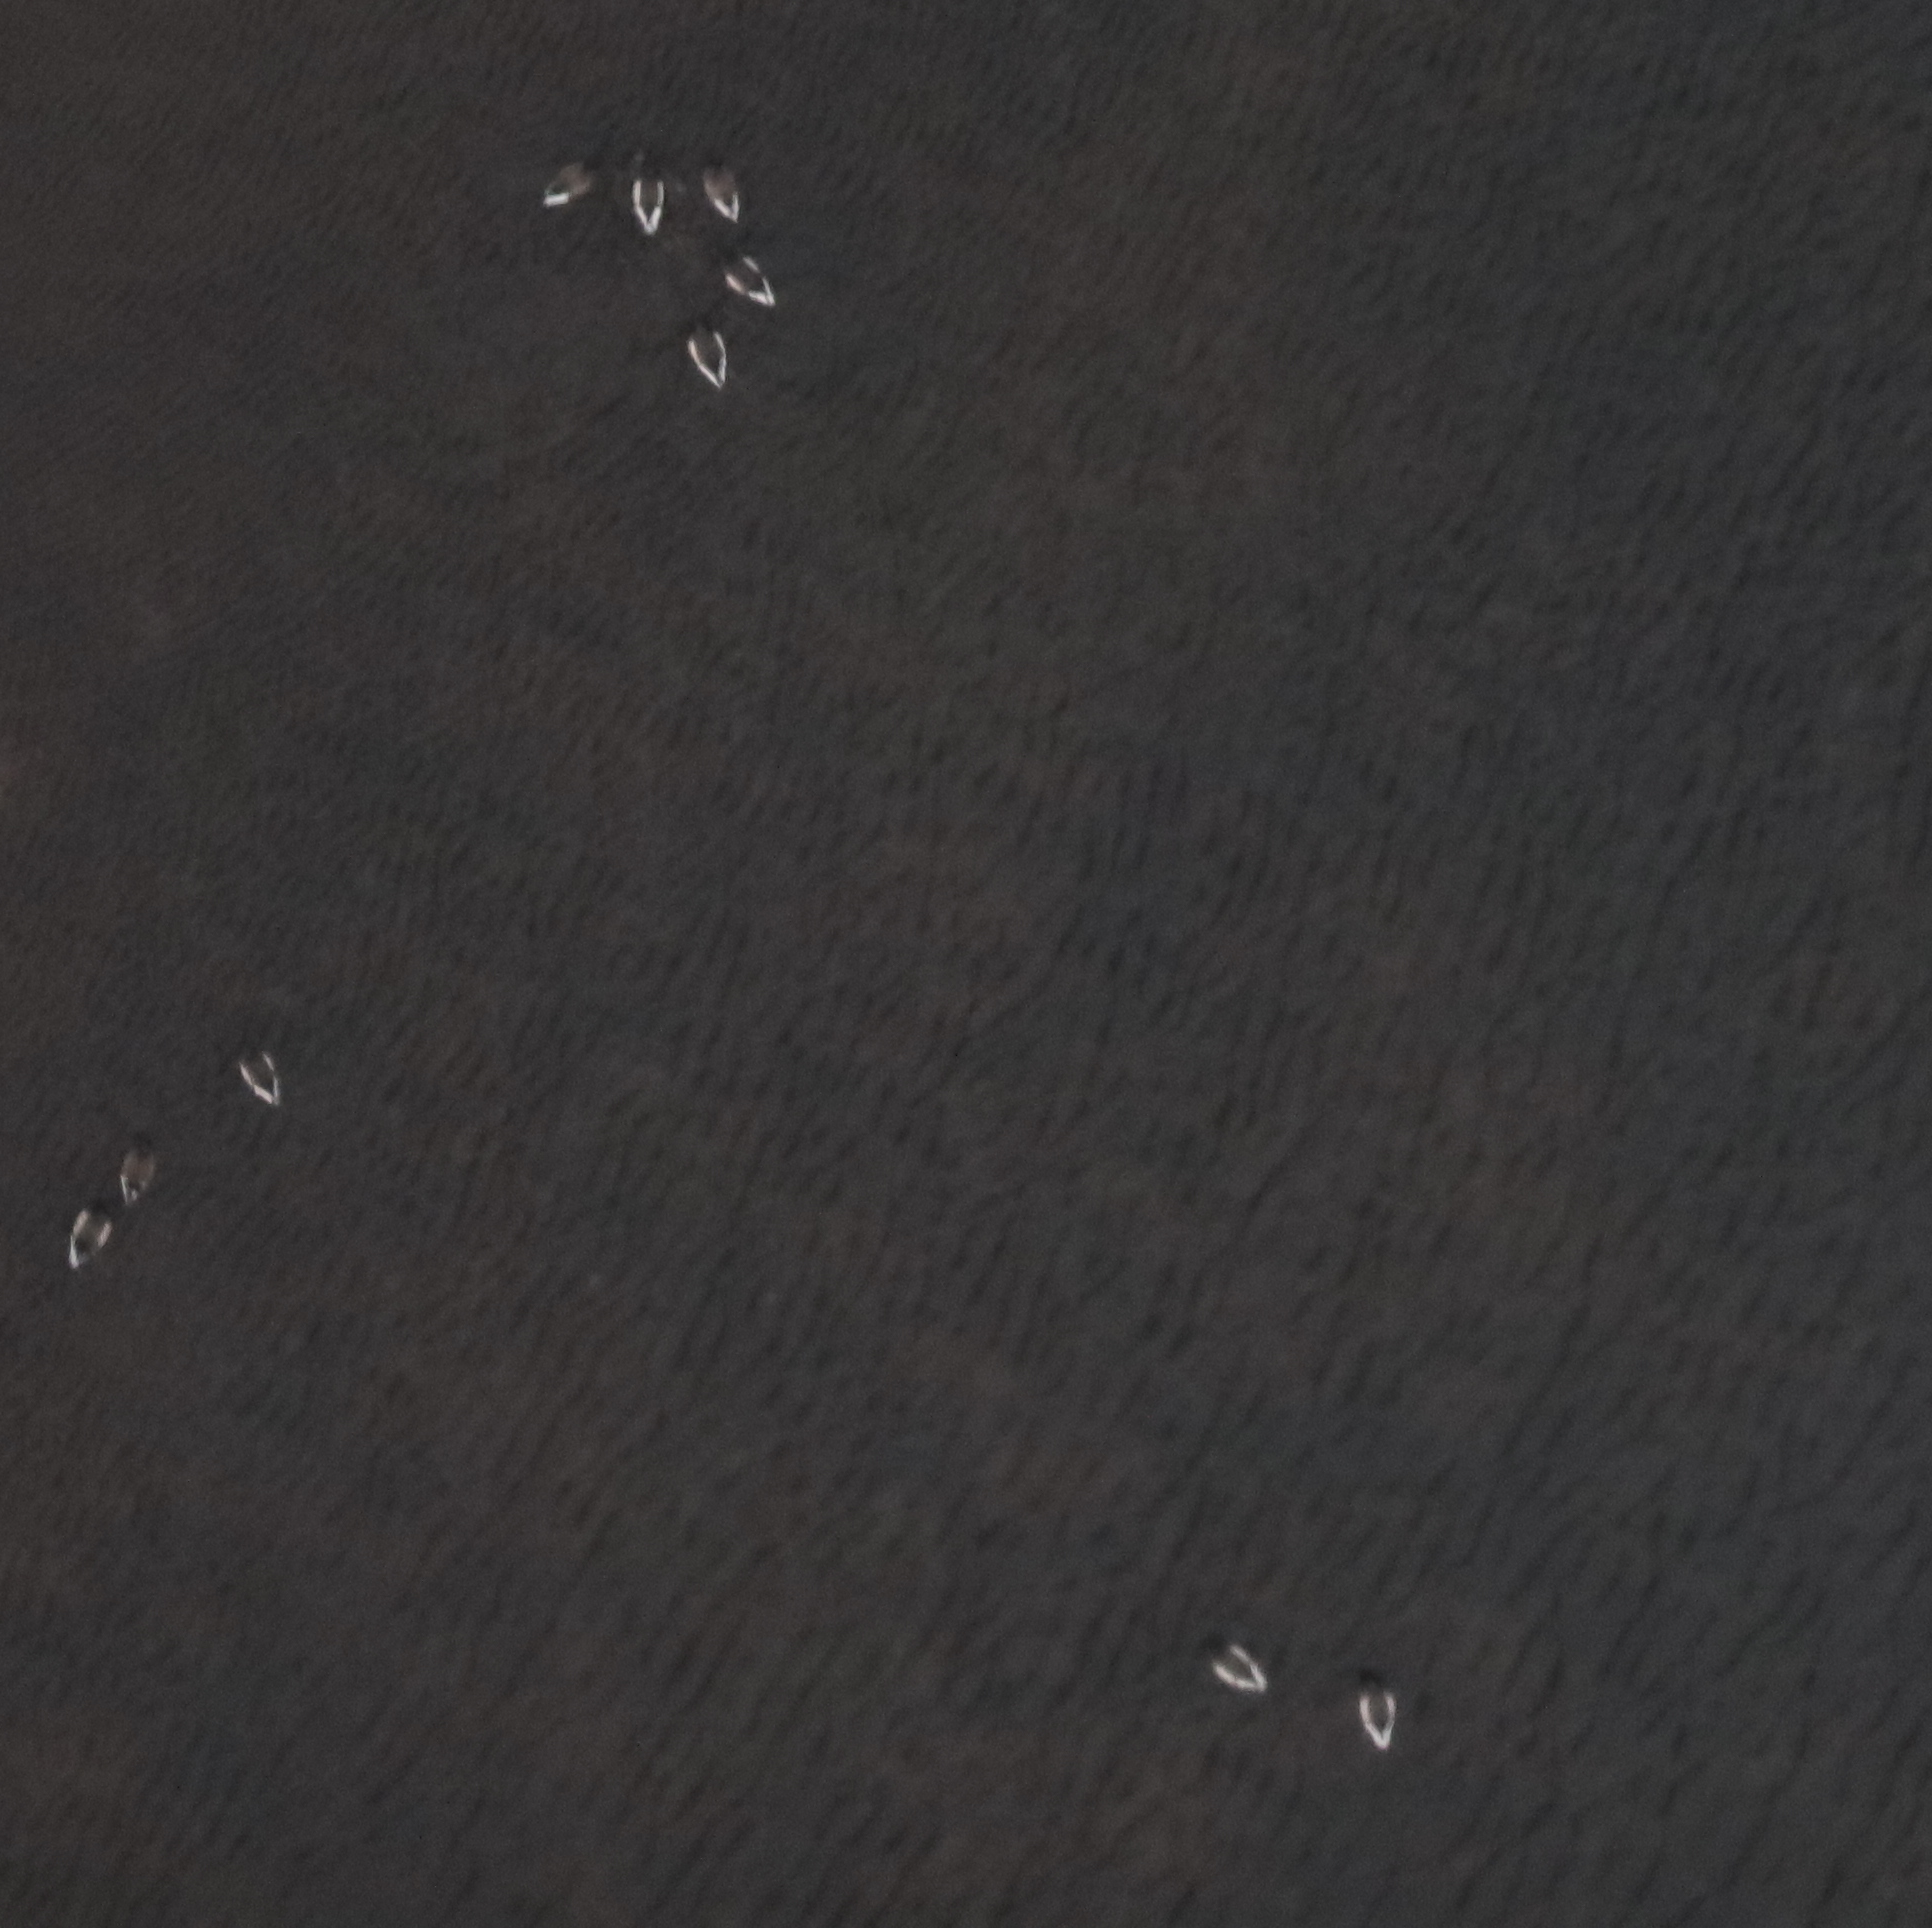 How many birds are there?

10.